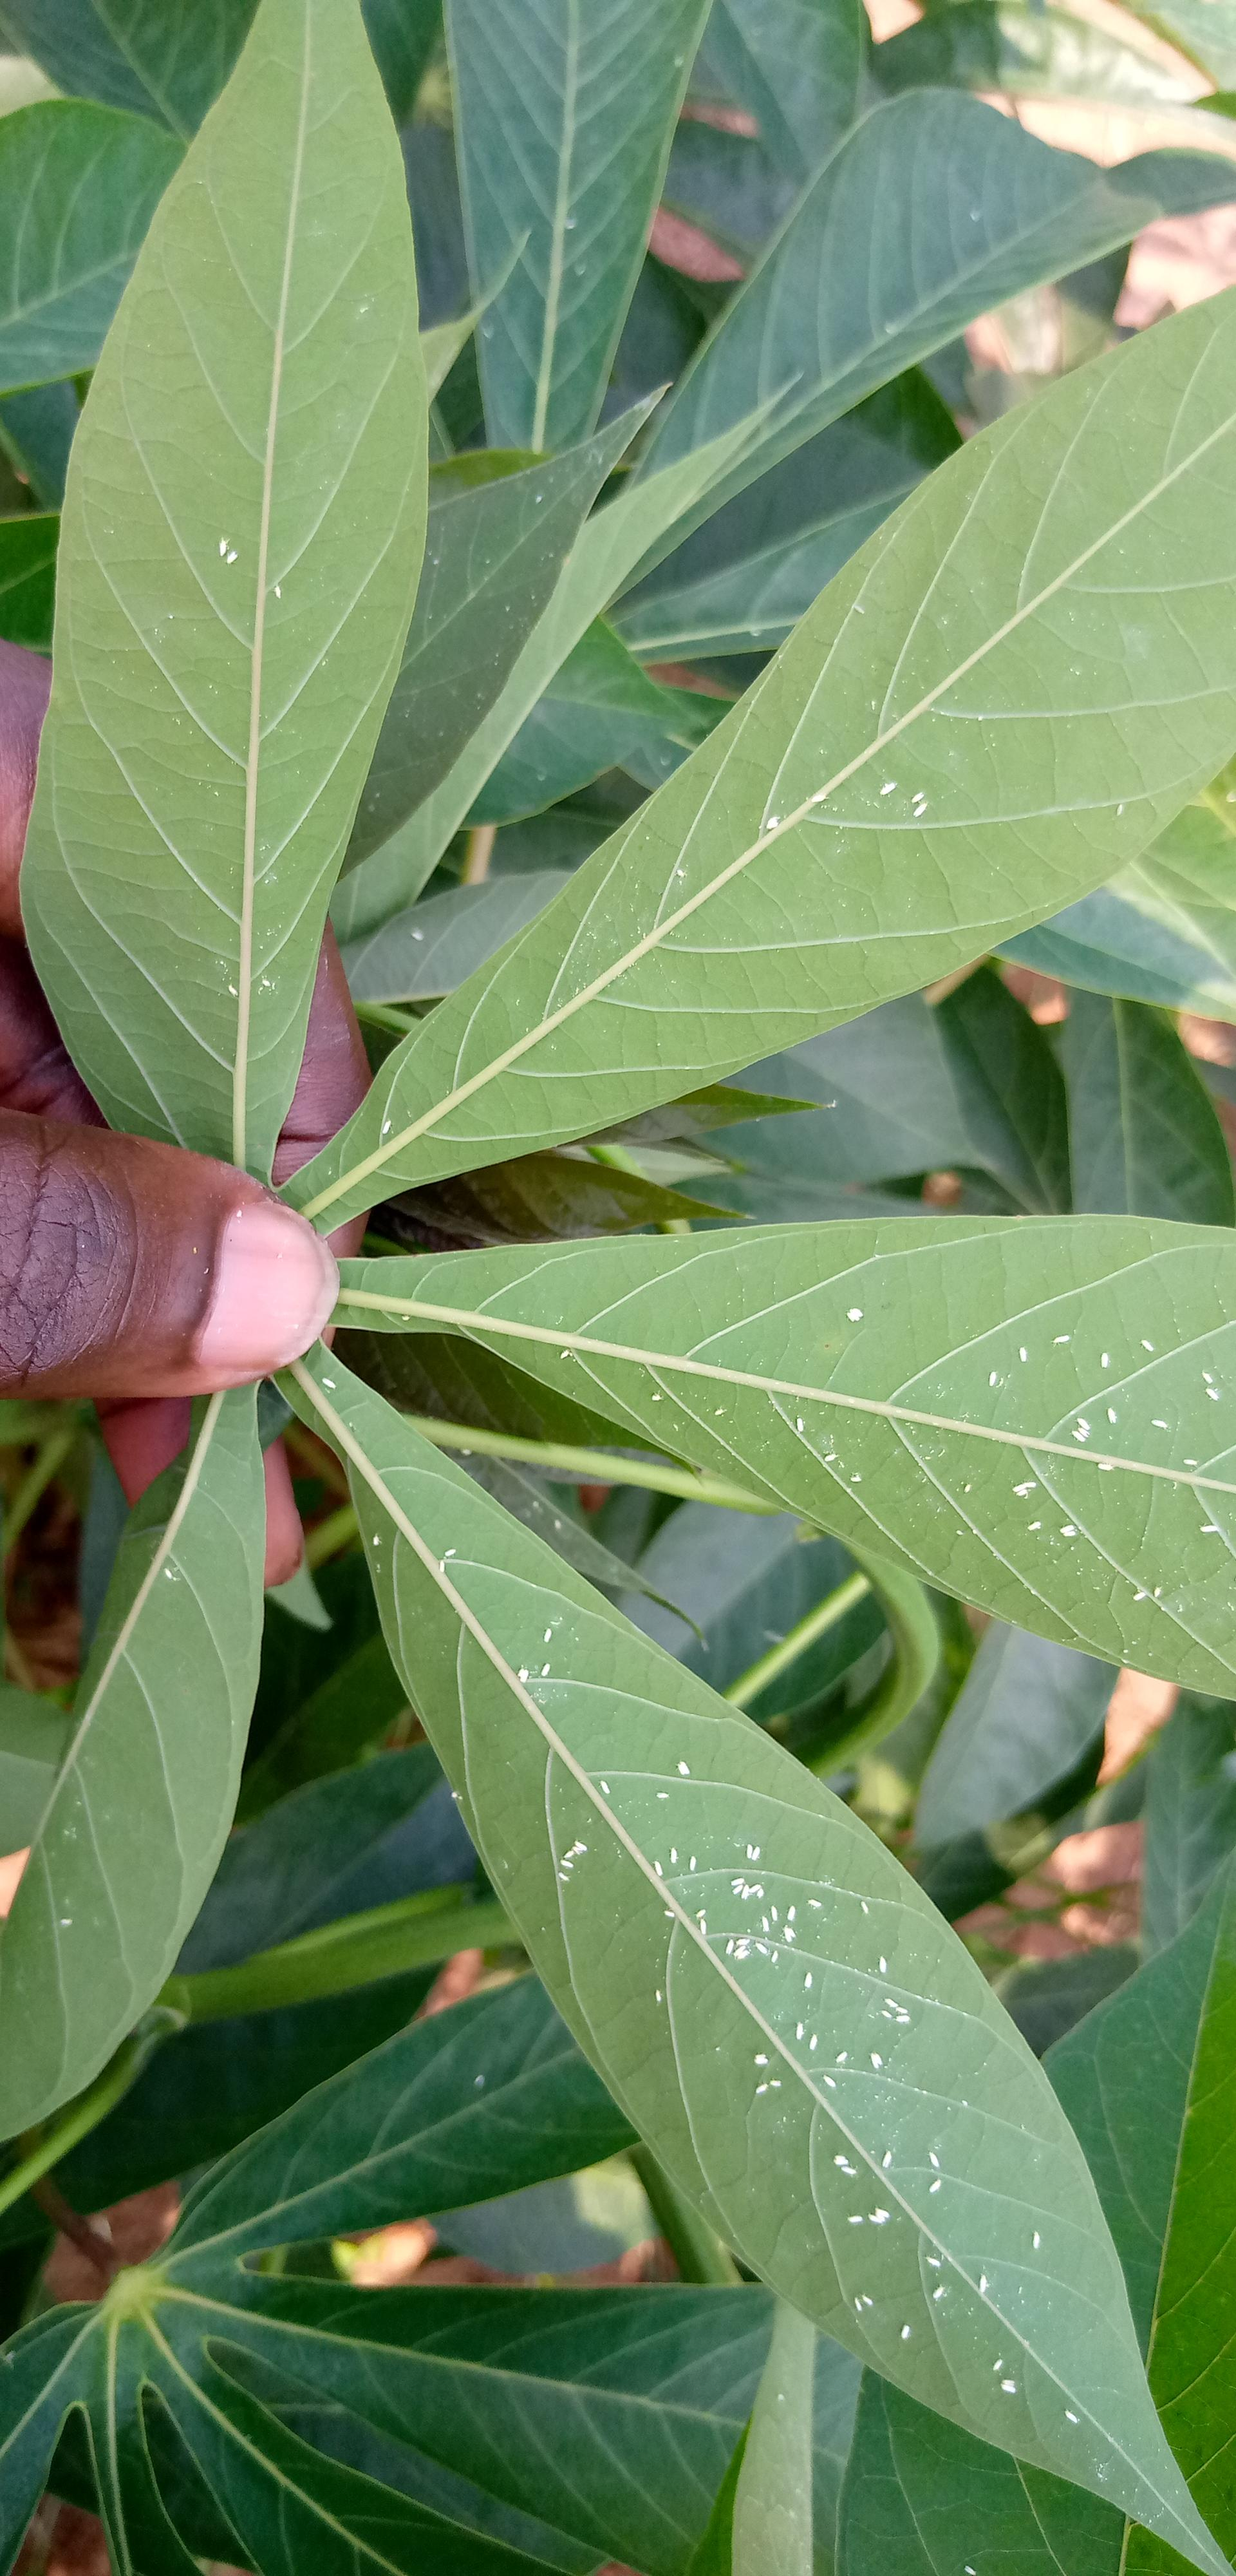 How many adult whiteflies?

112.